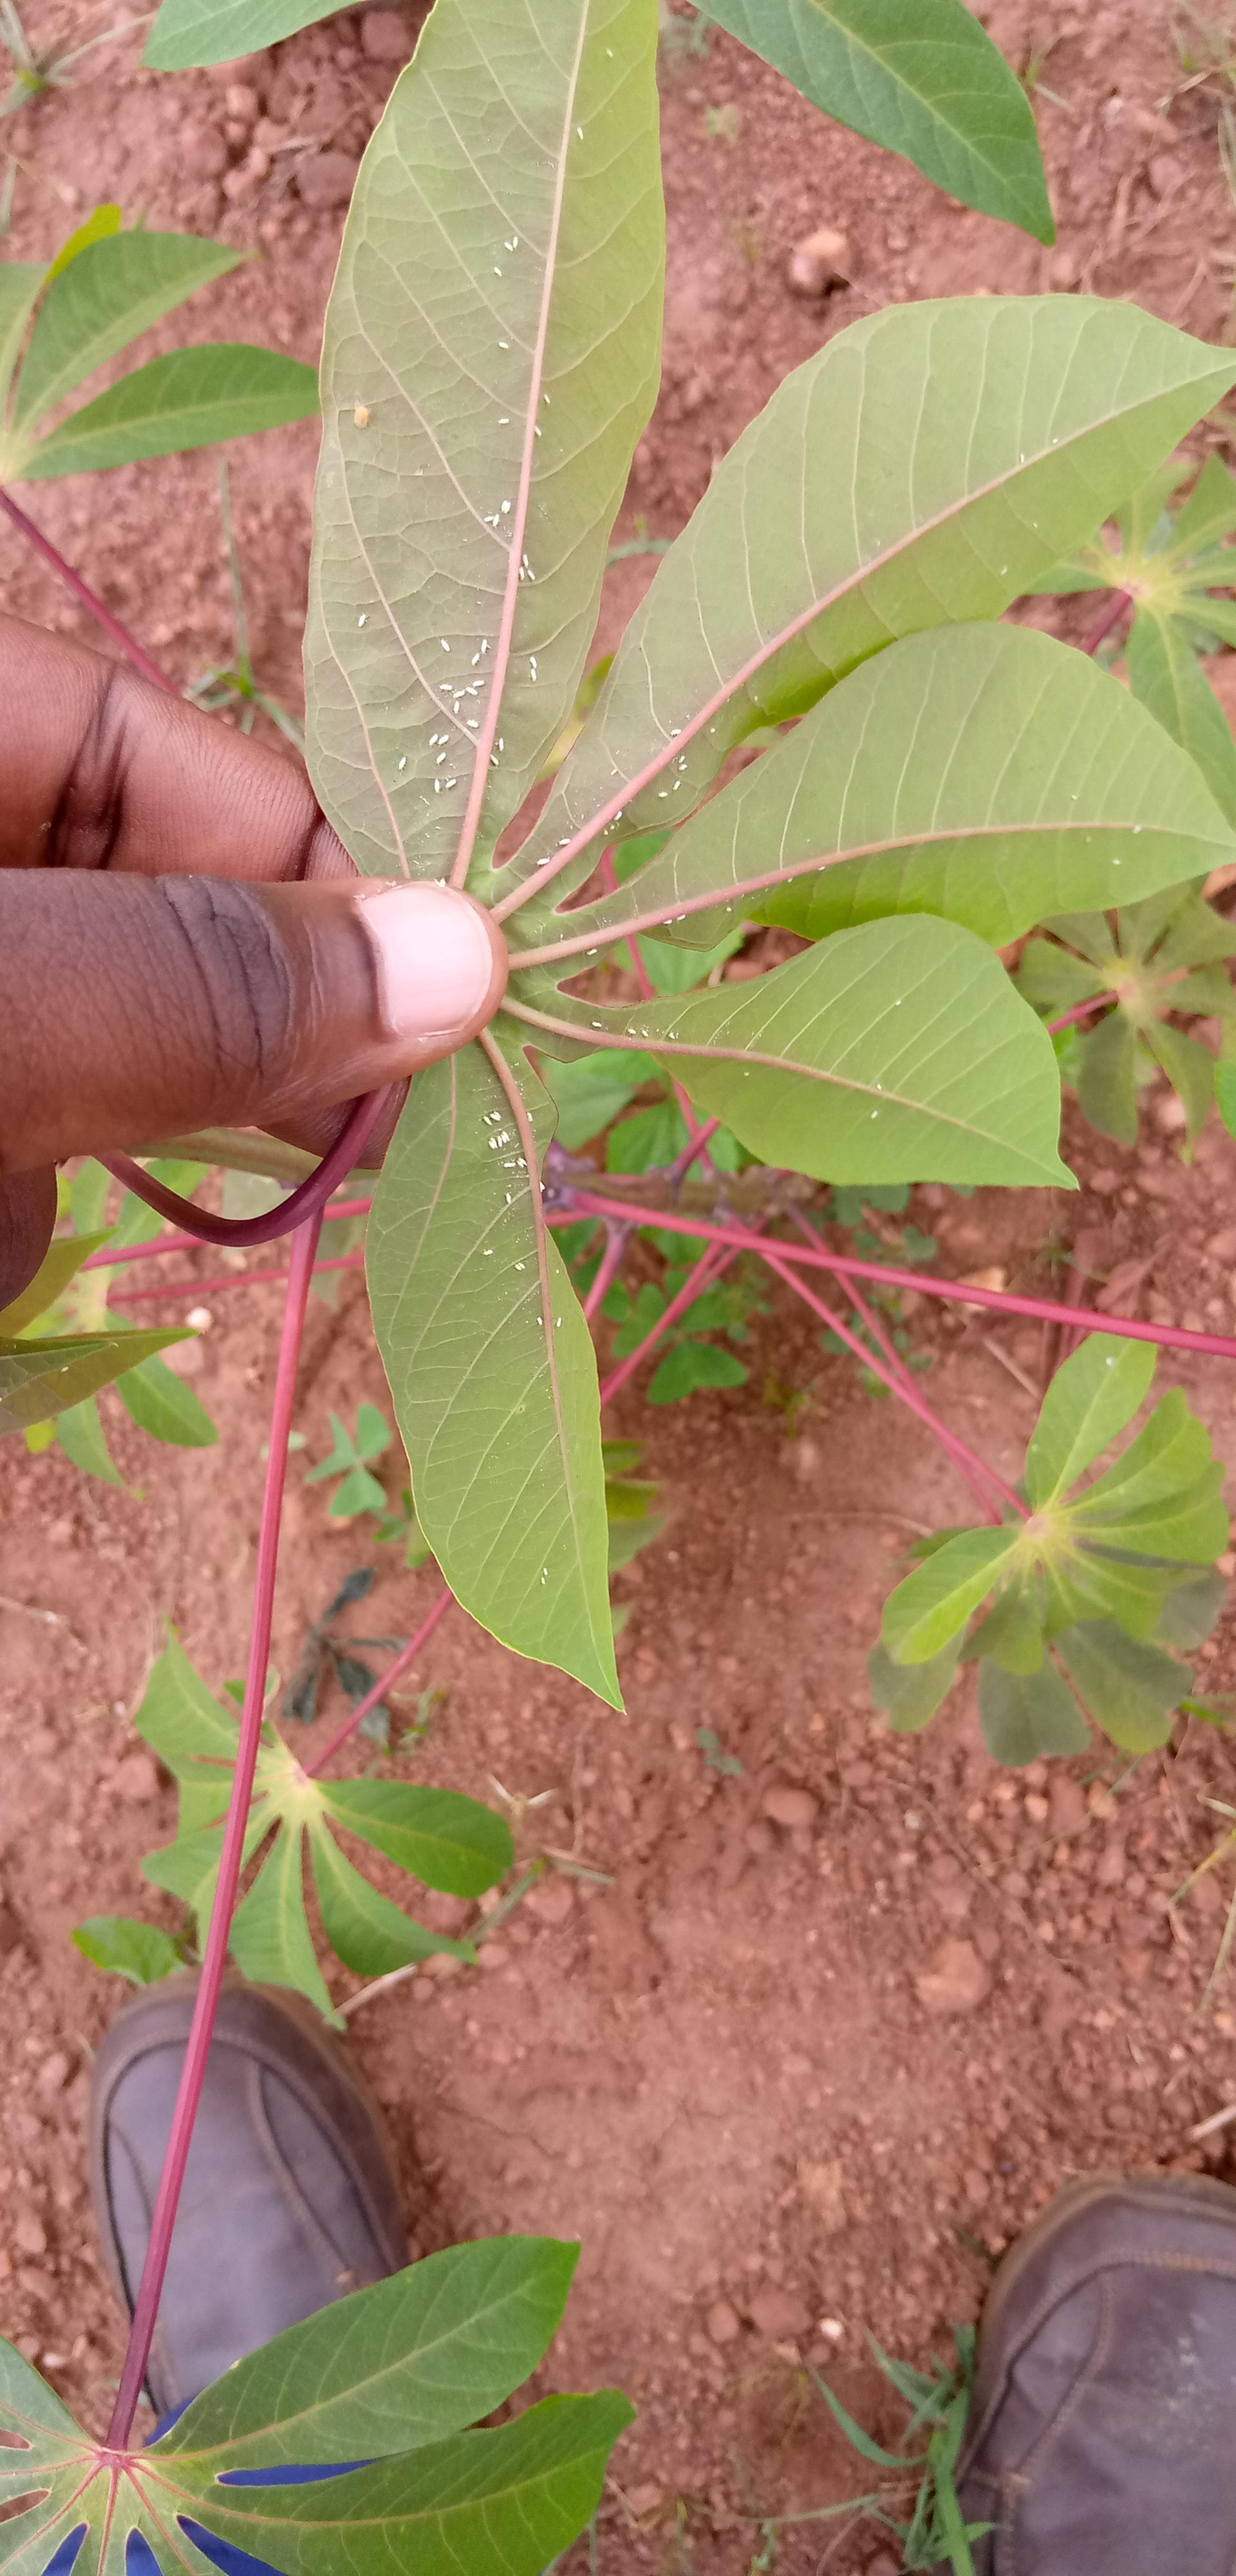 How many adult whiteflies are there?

85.